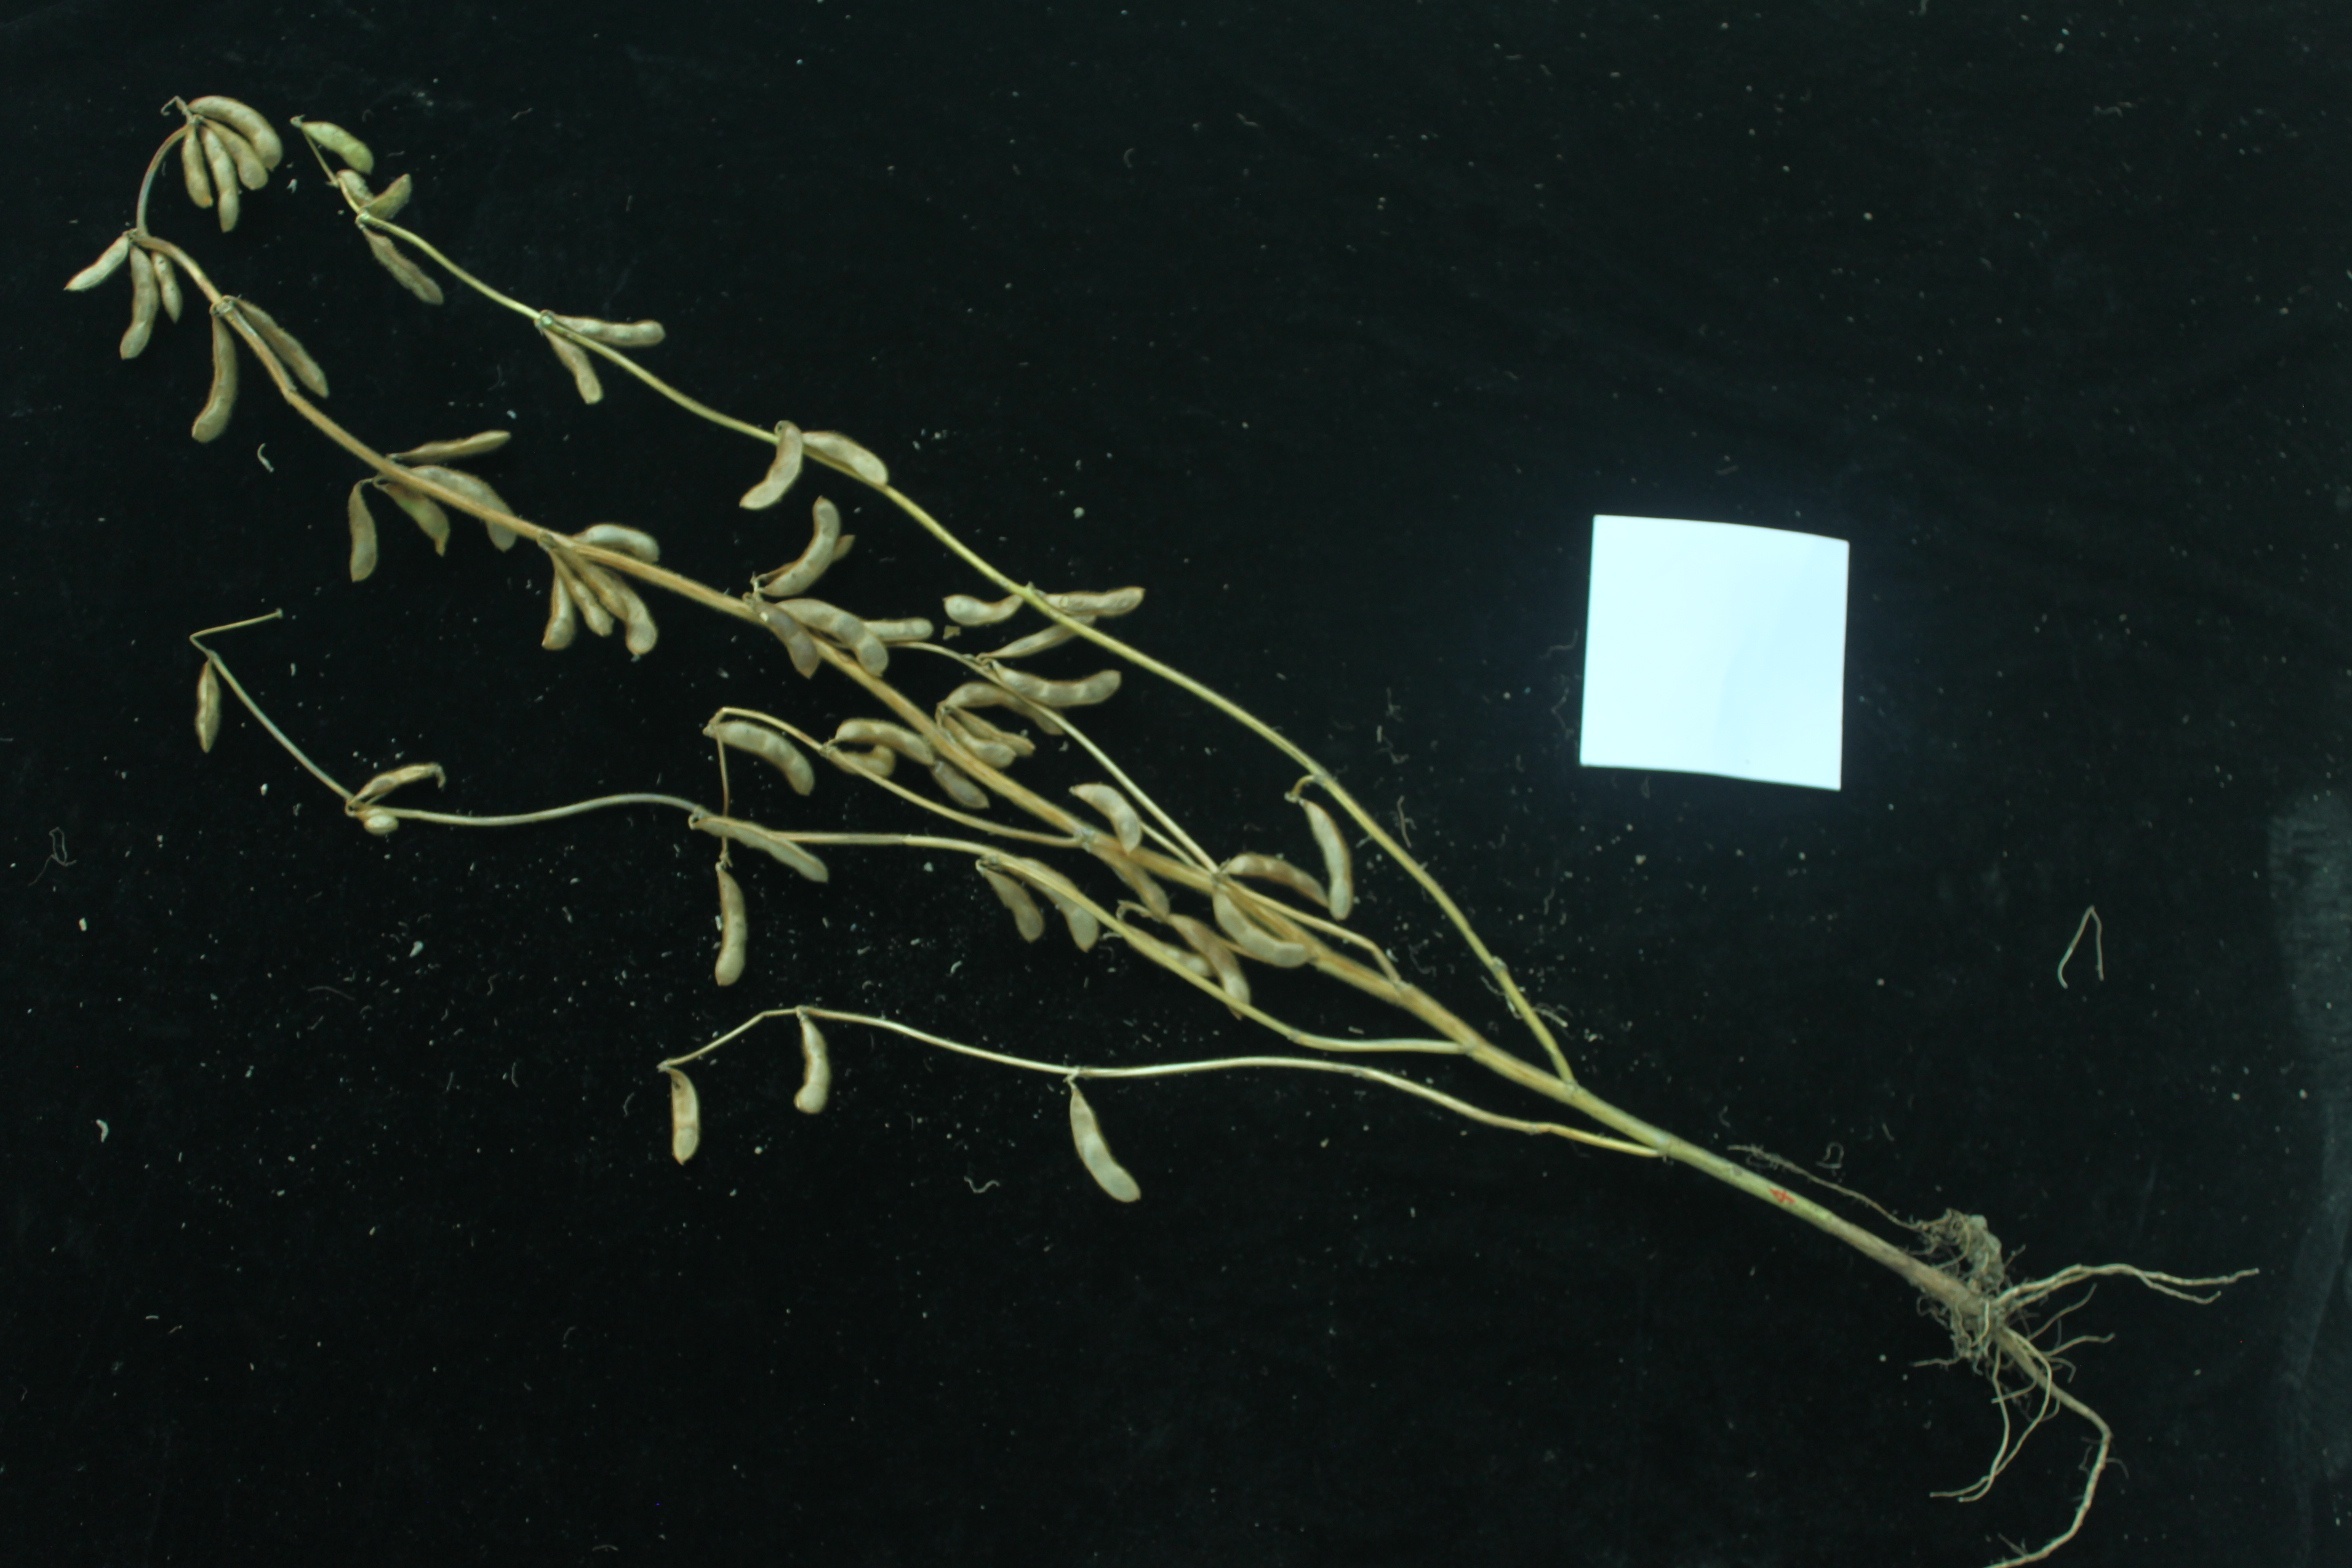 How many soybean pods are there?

58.